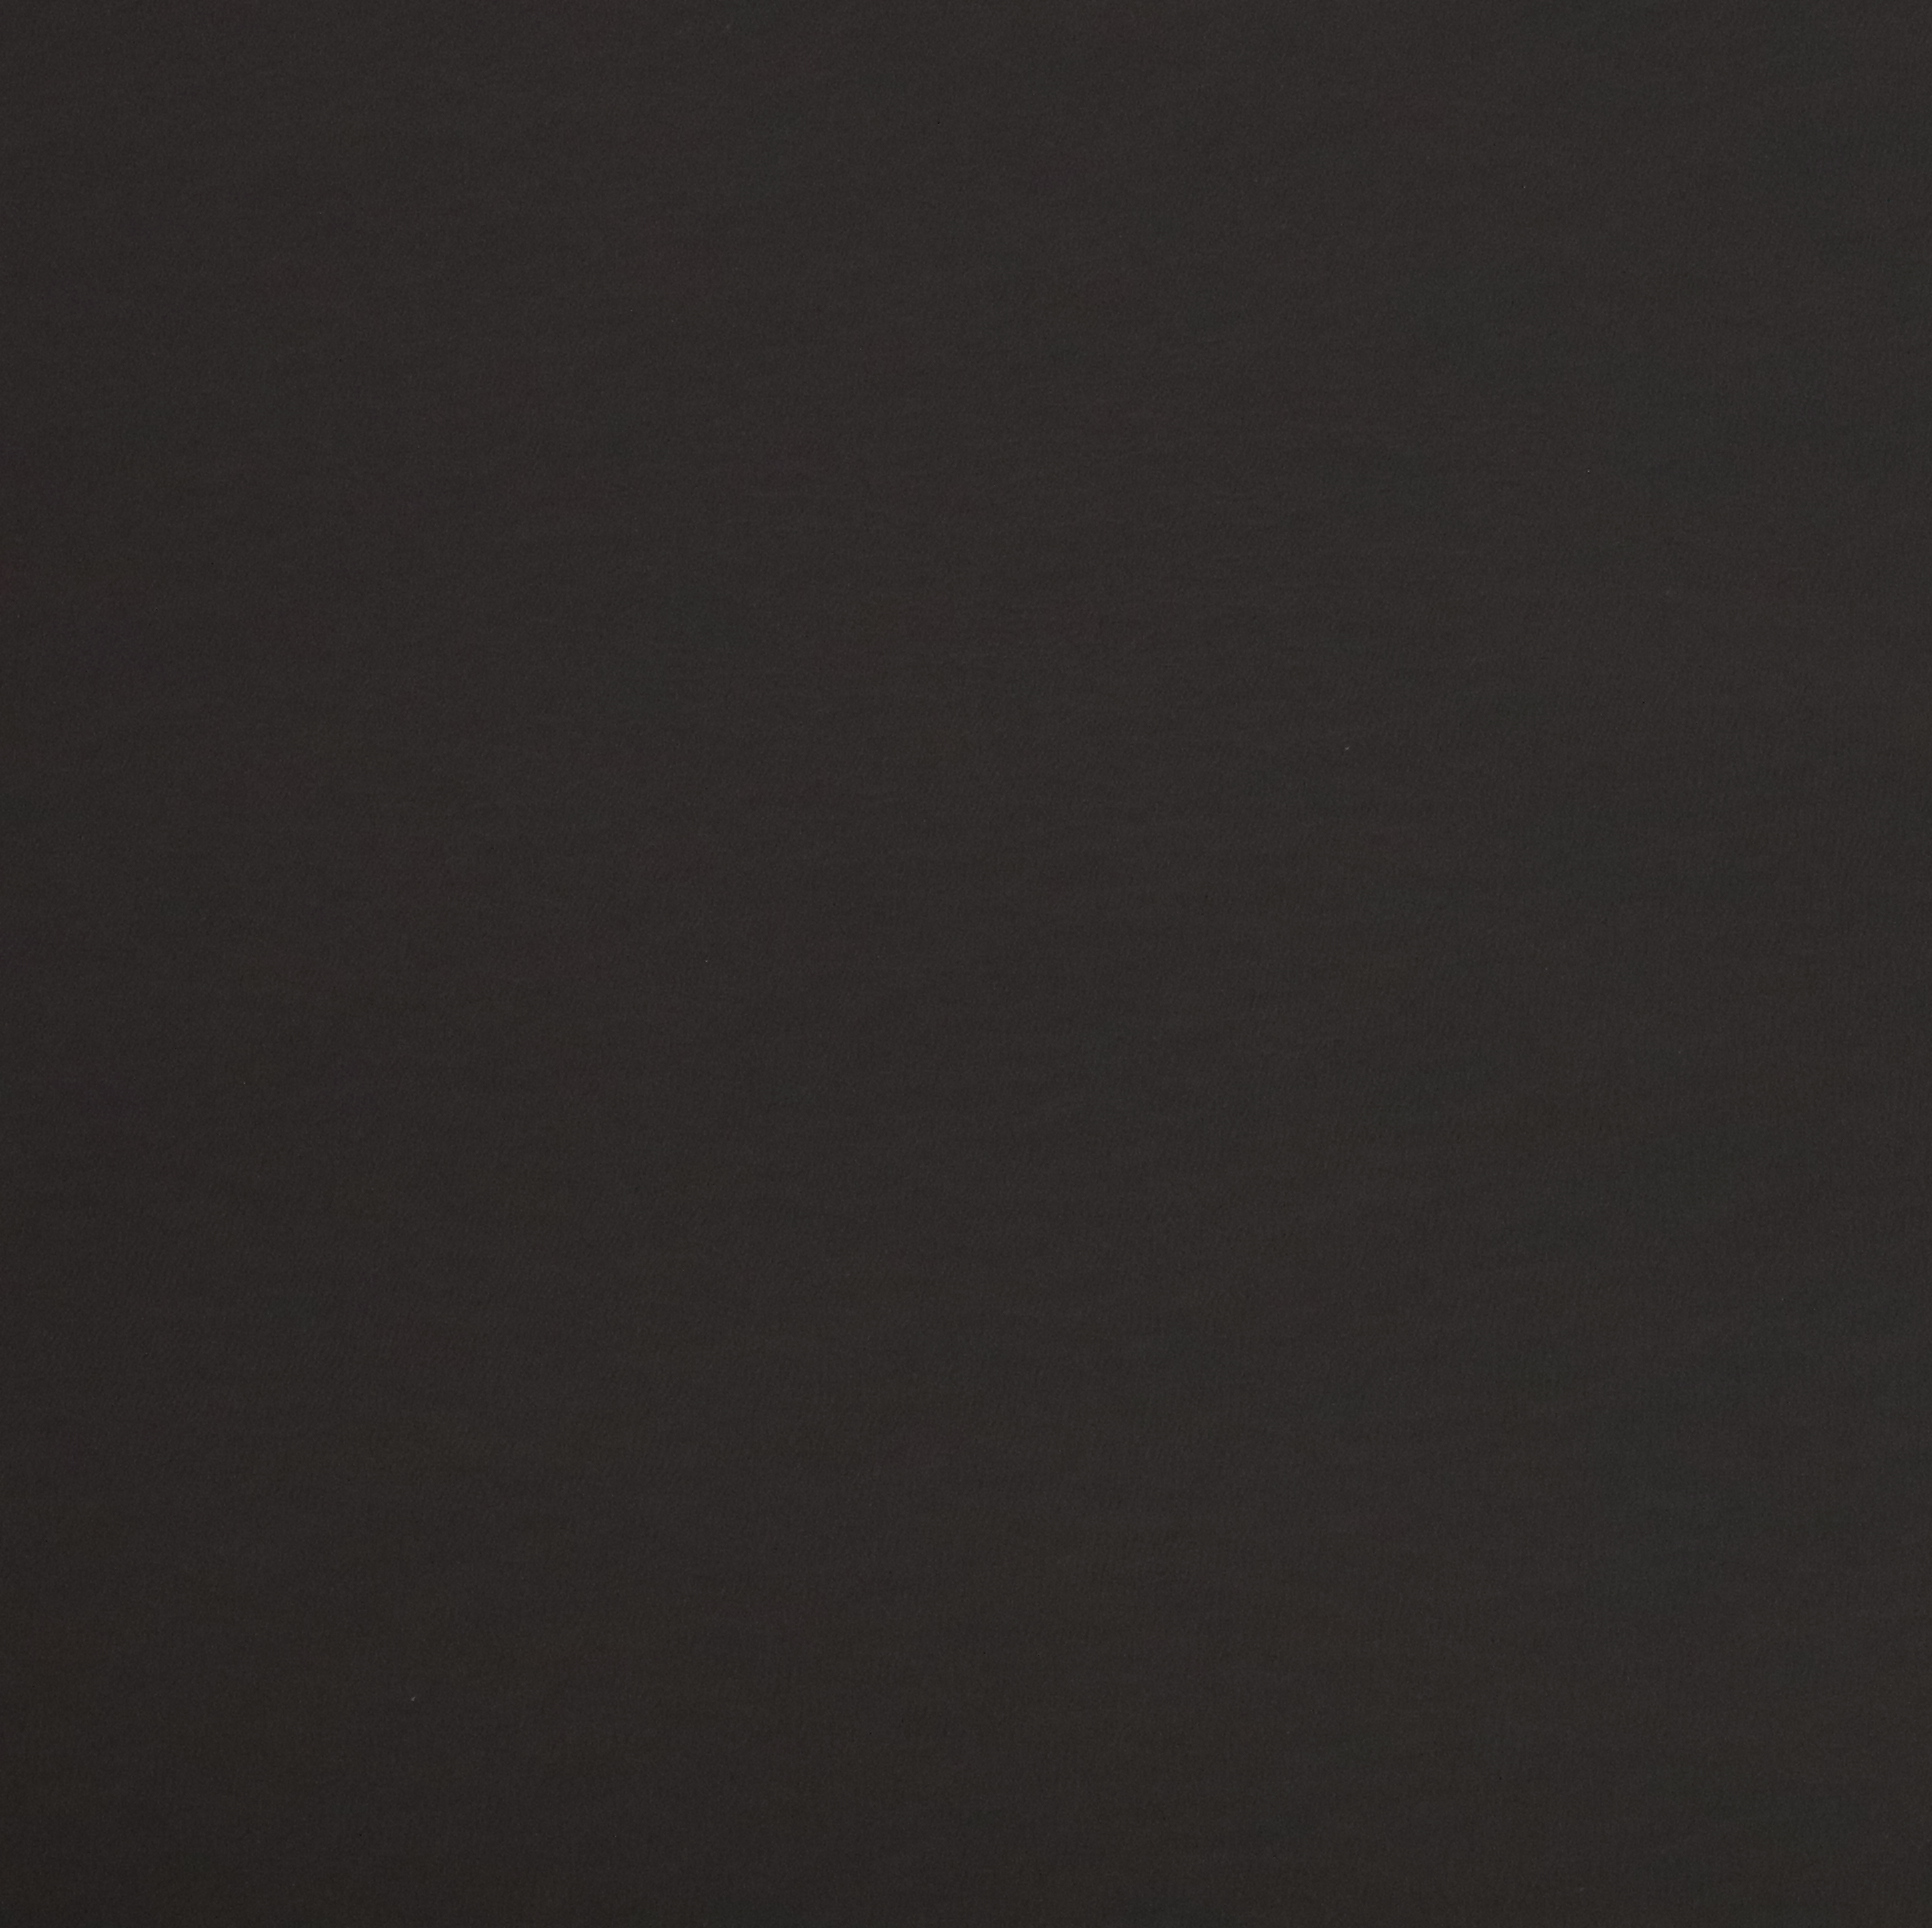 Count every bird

0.